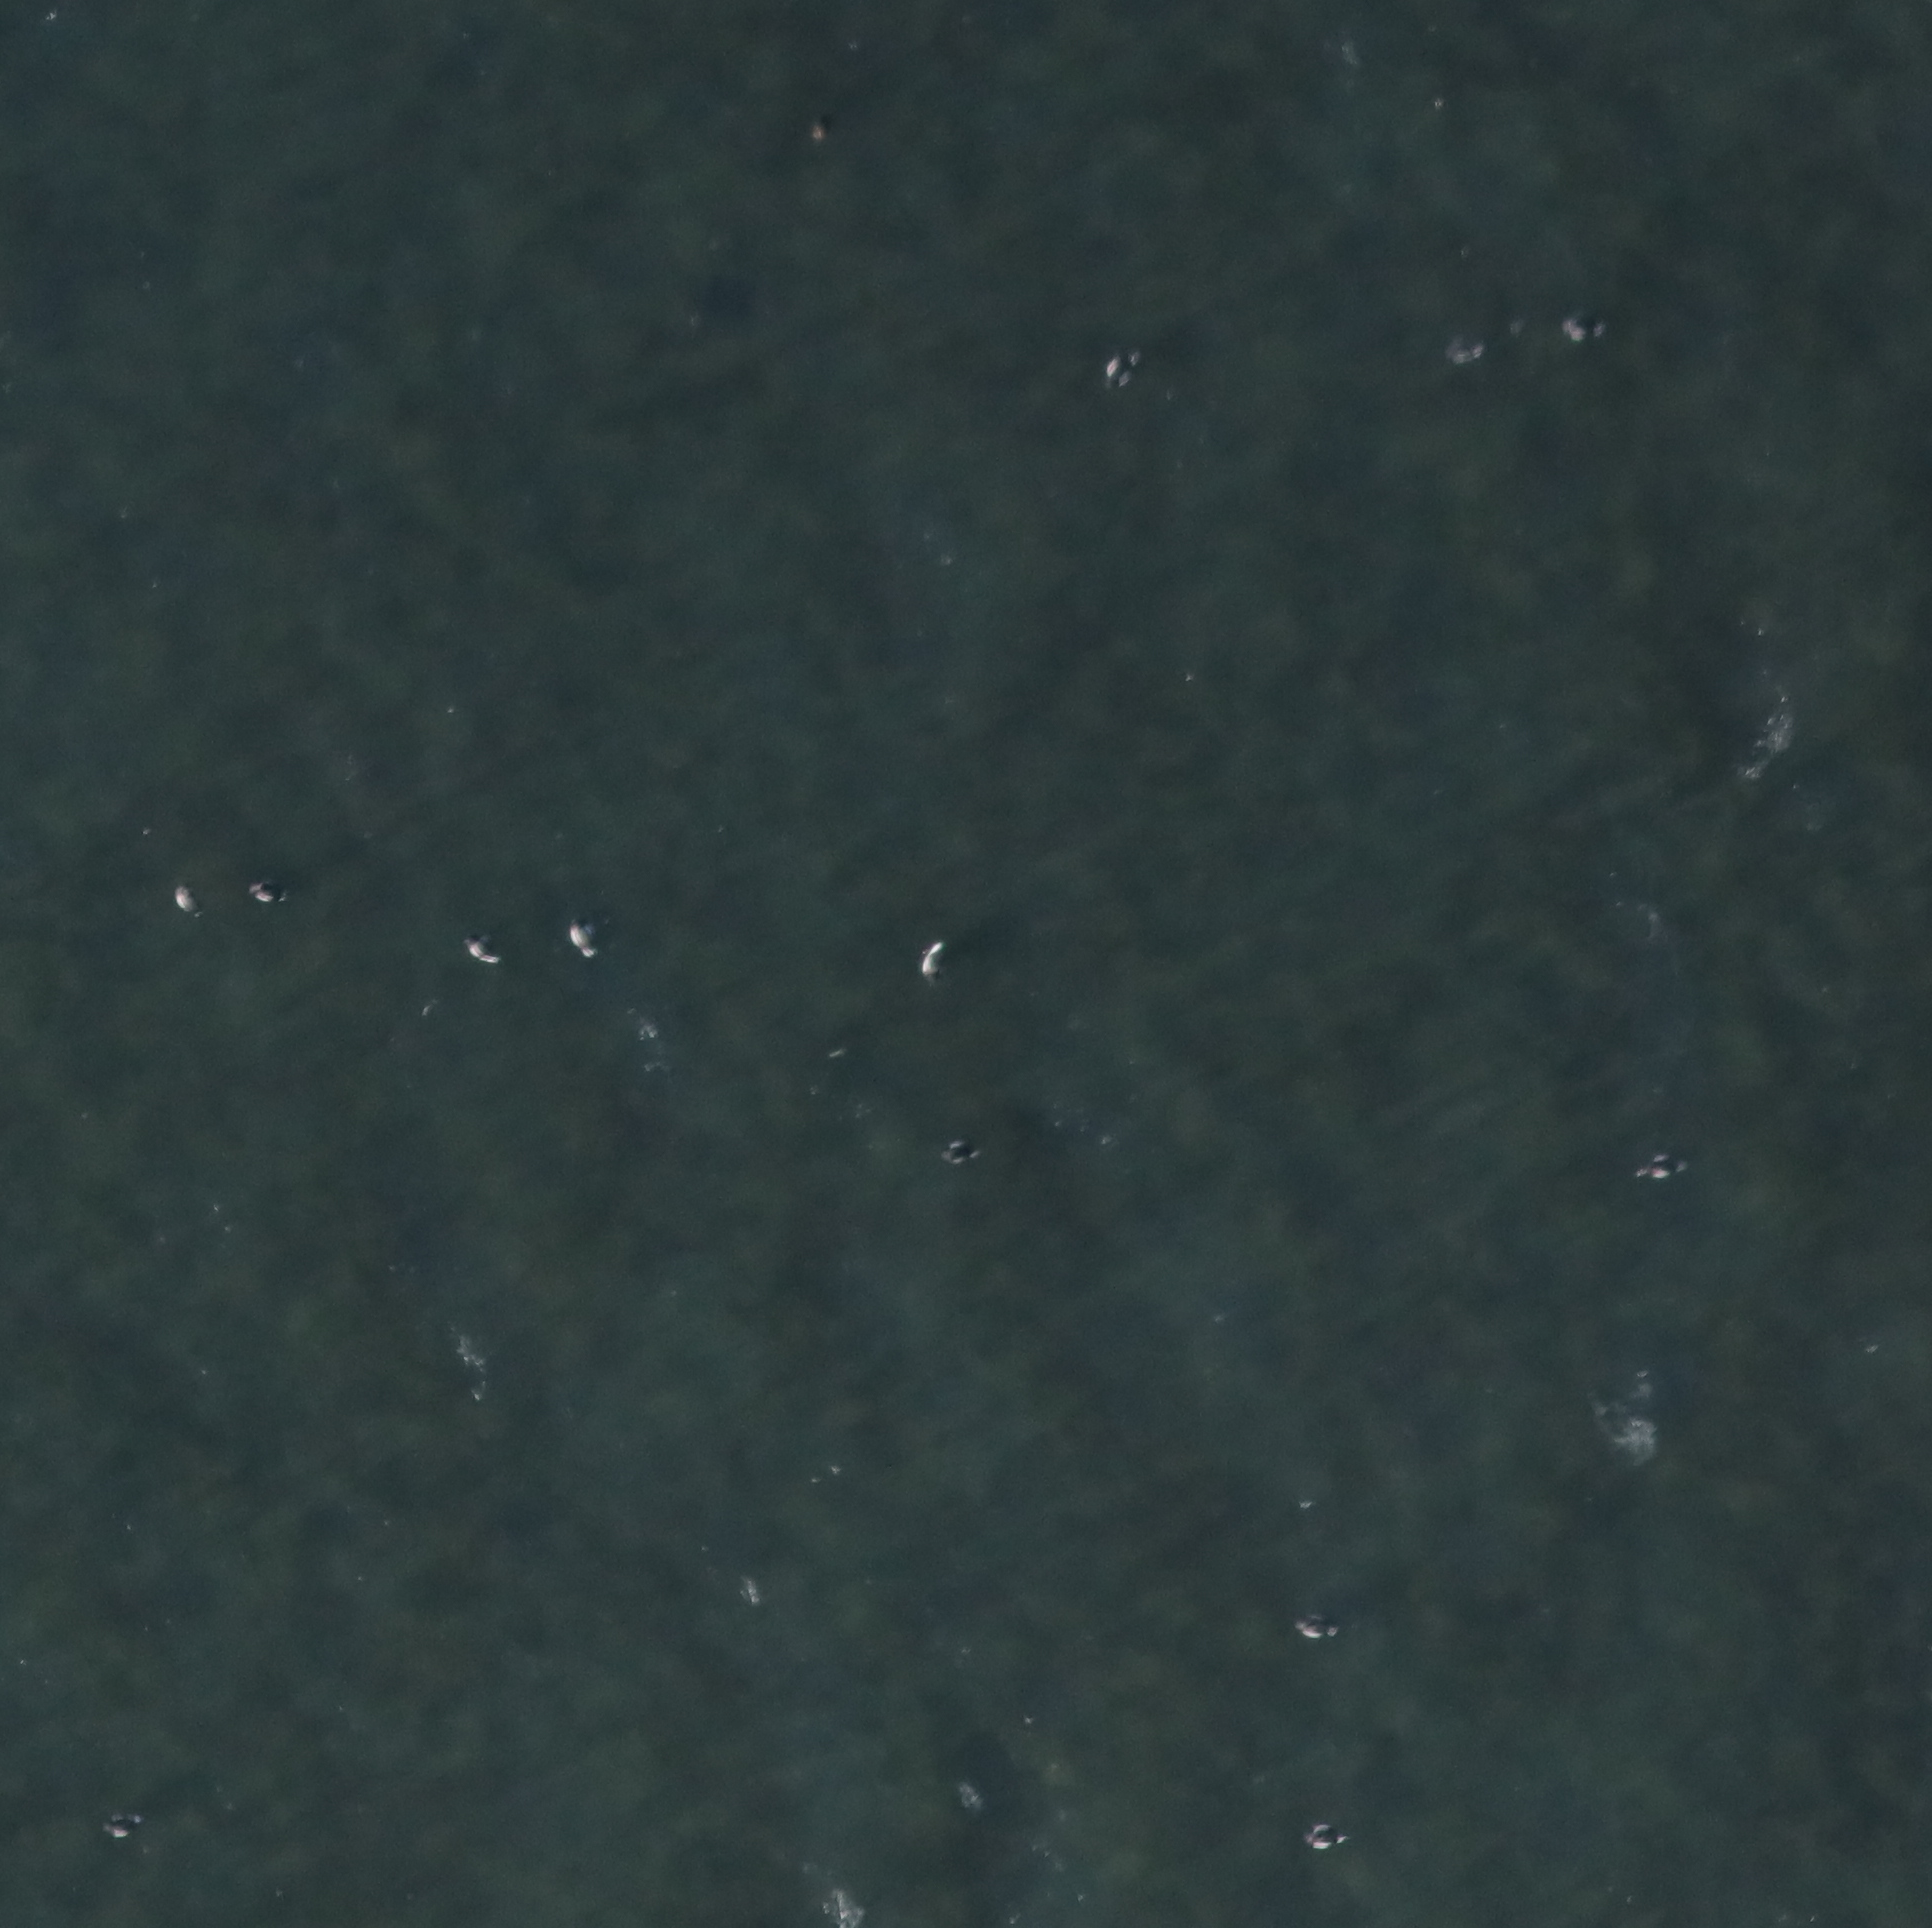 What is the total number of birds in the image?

13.